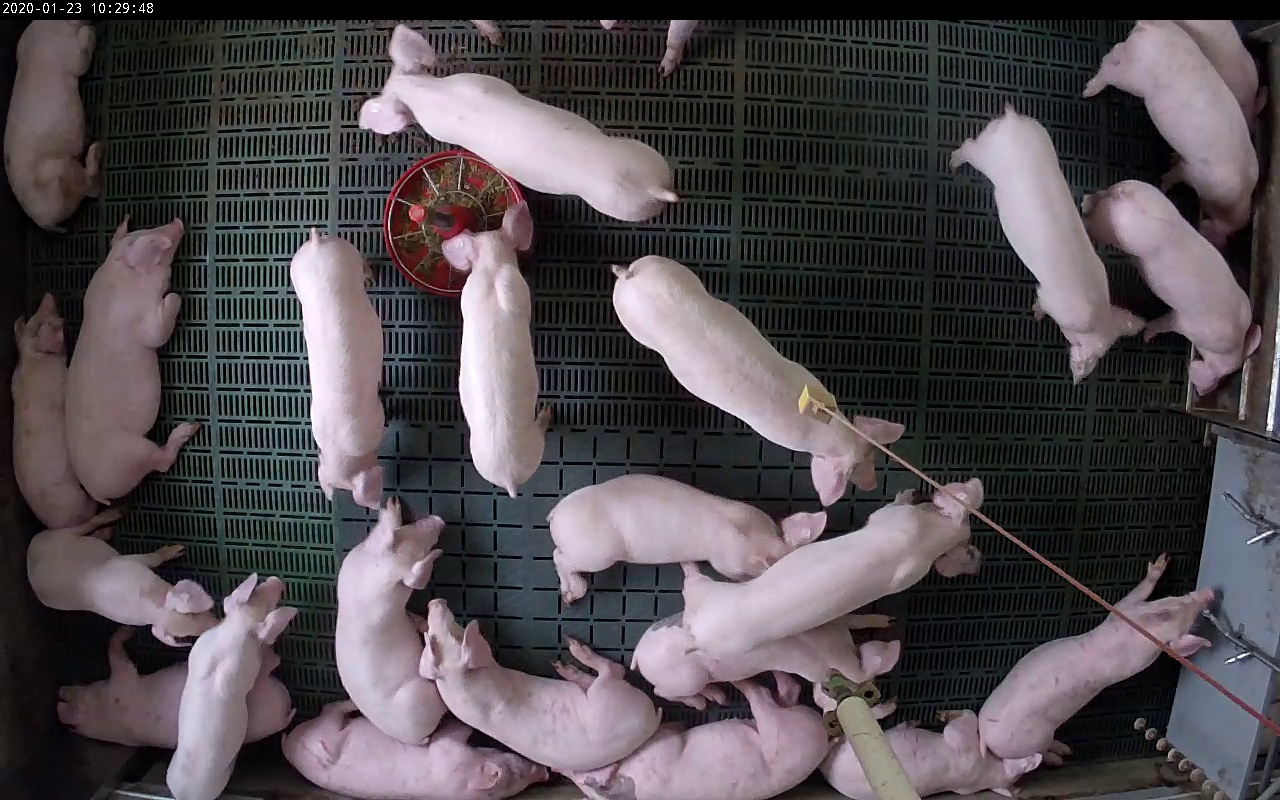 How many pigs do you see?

24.